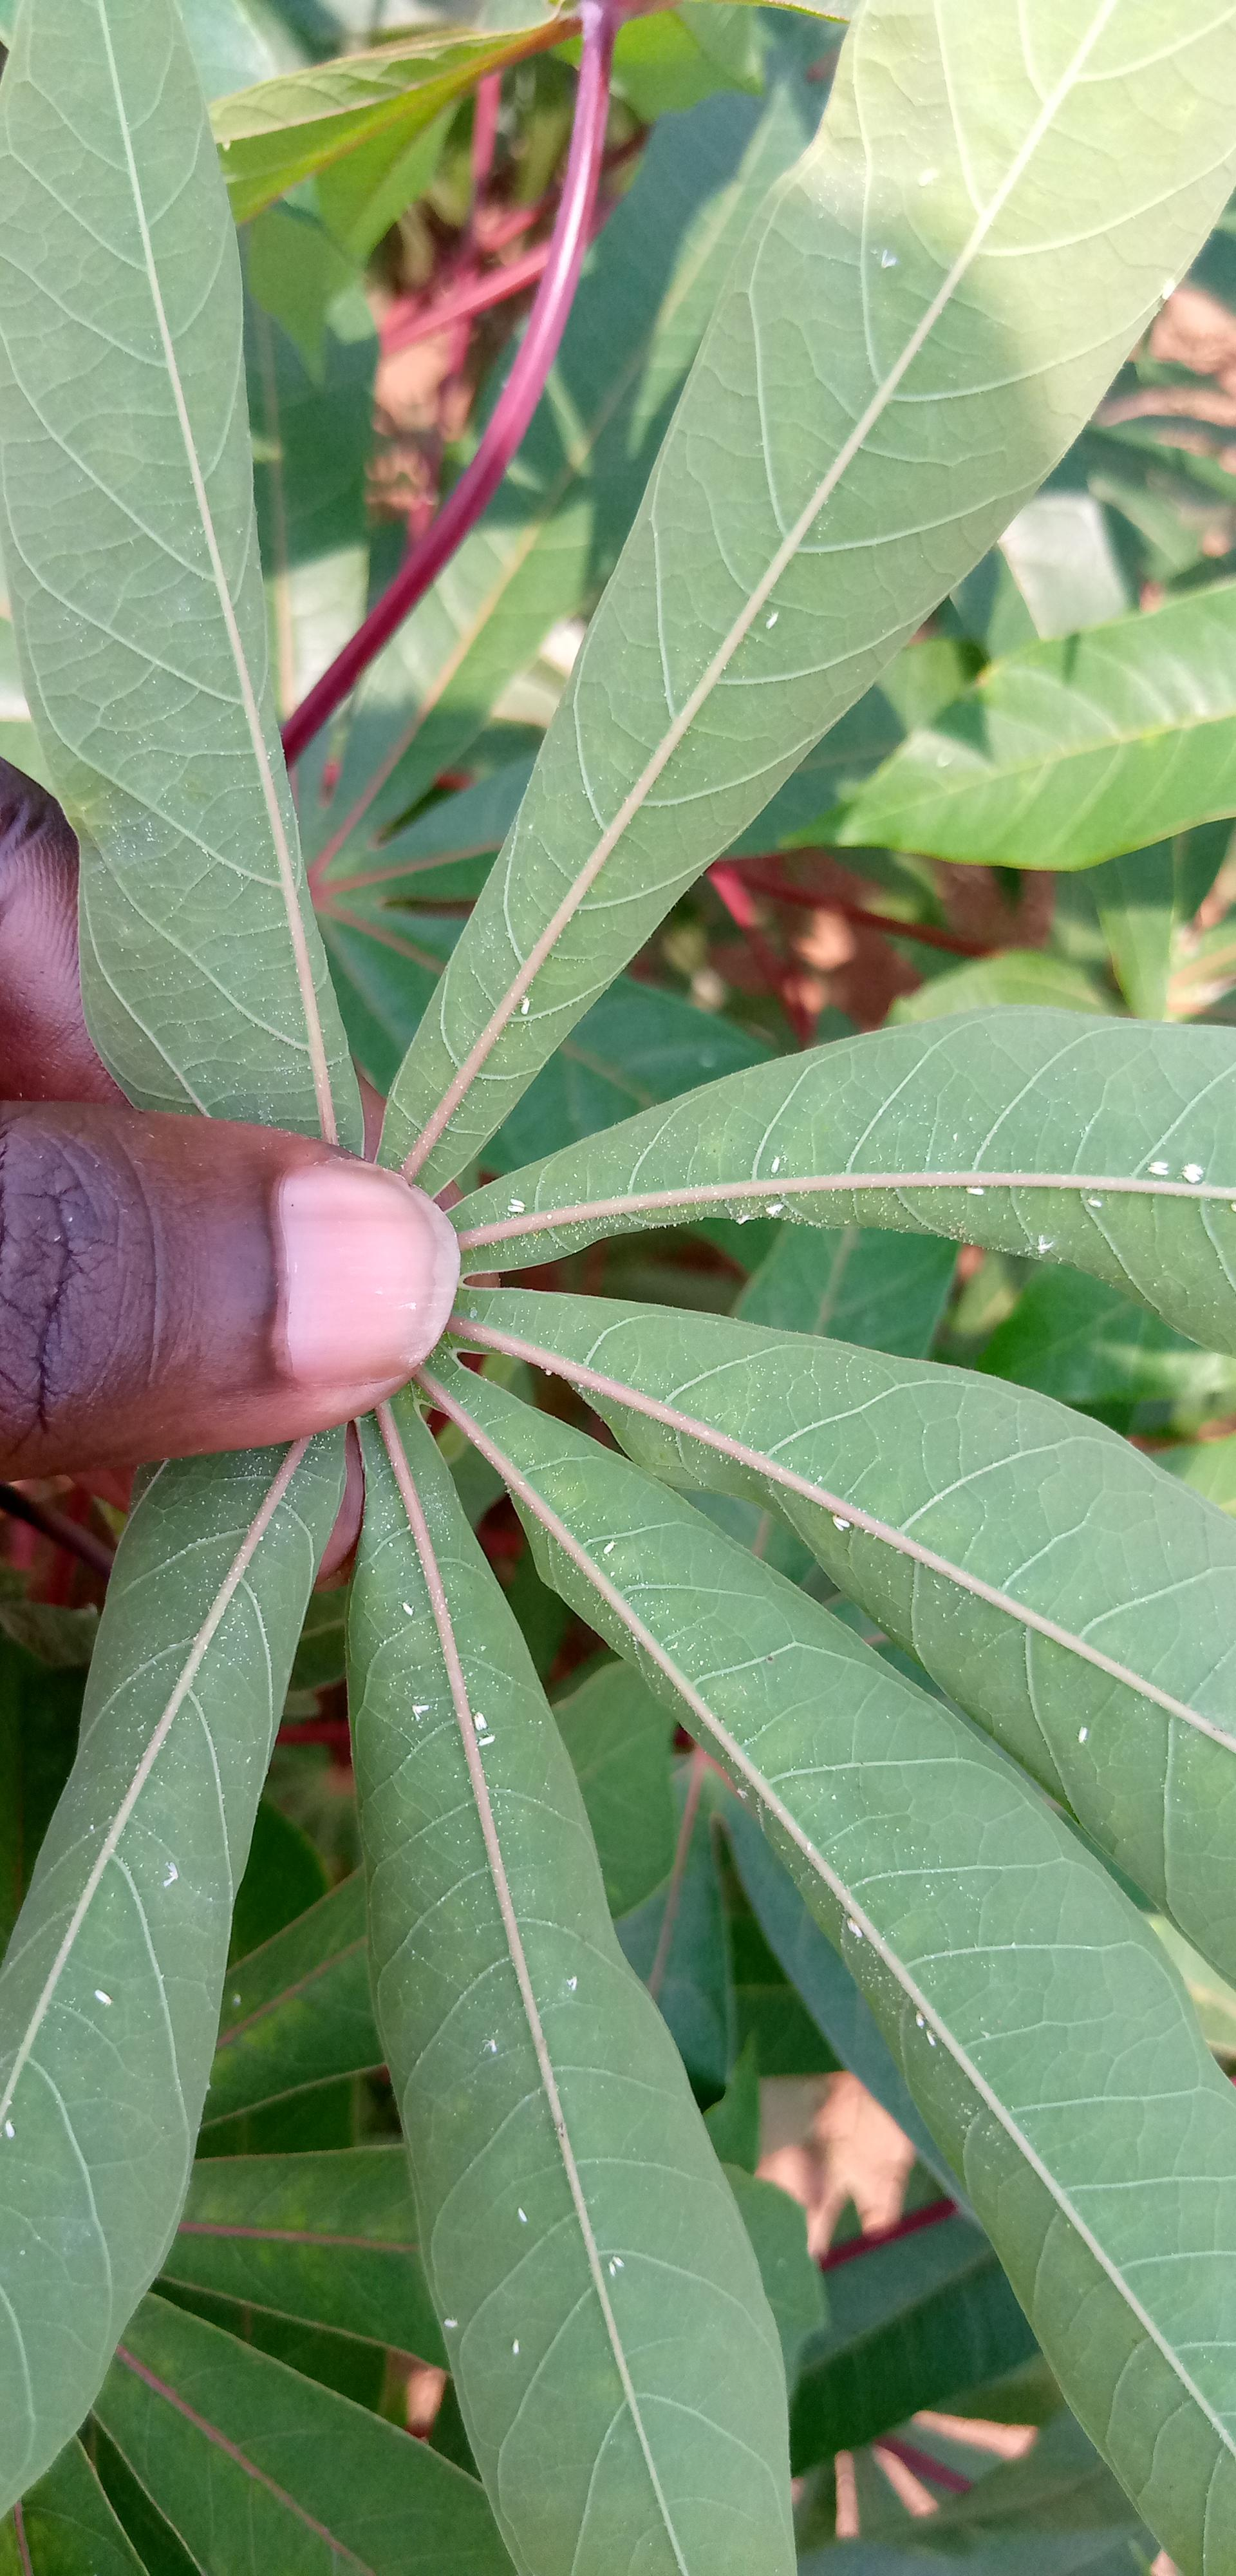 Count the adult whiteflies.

27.